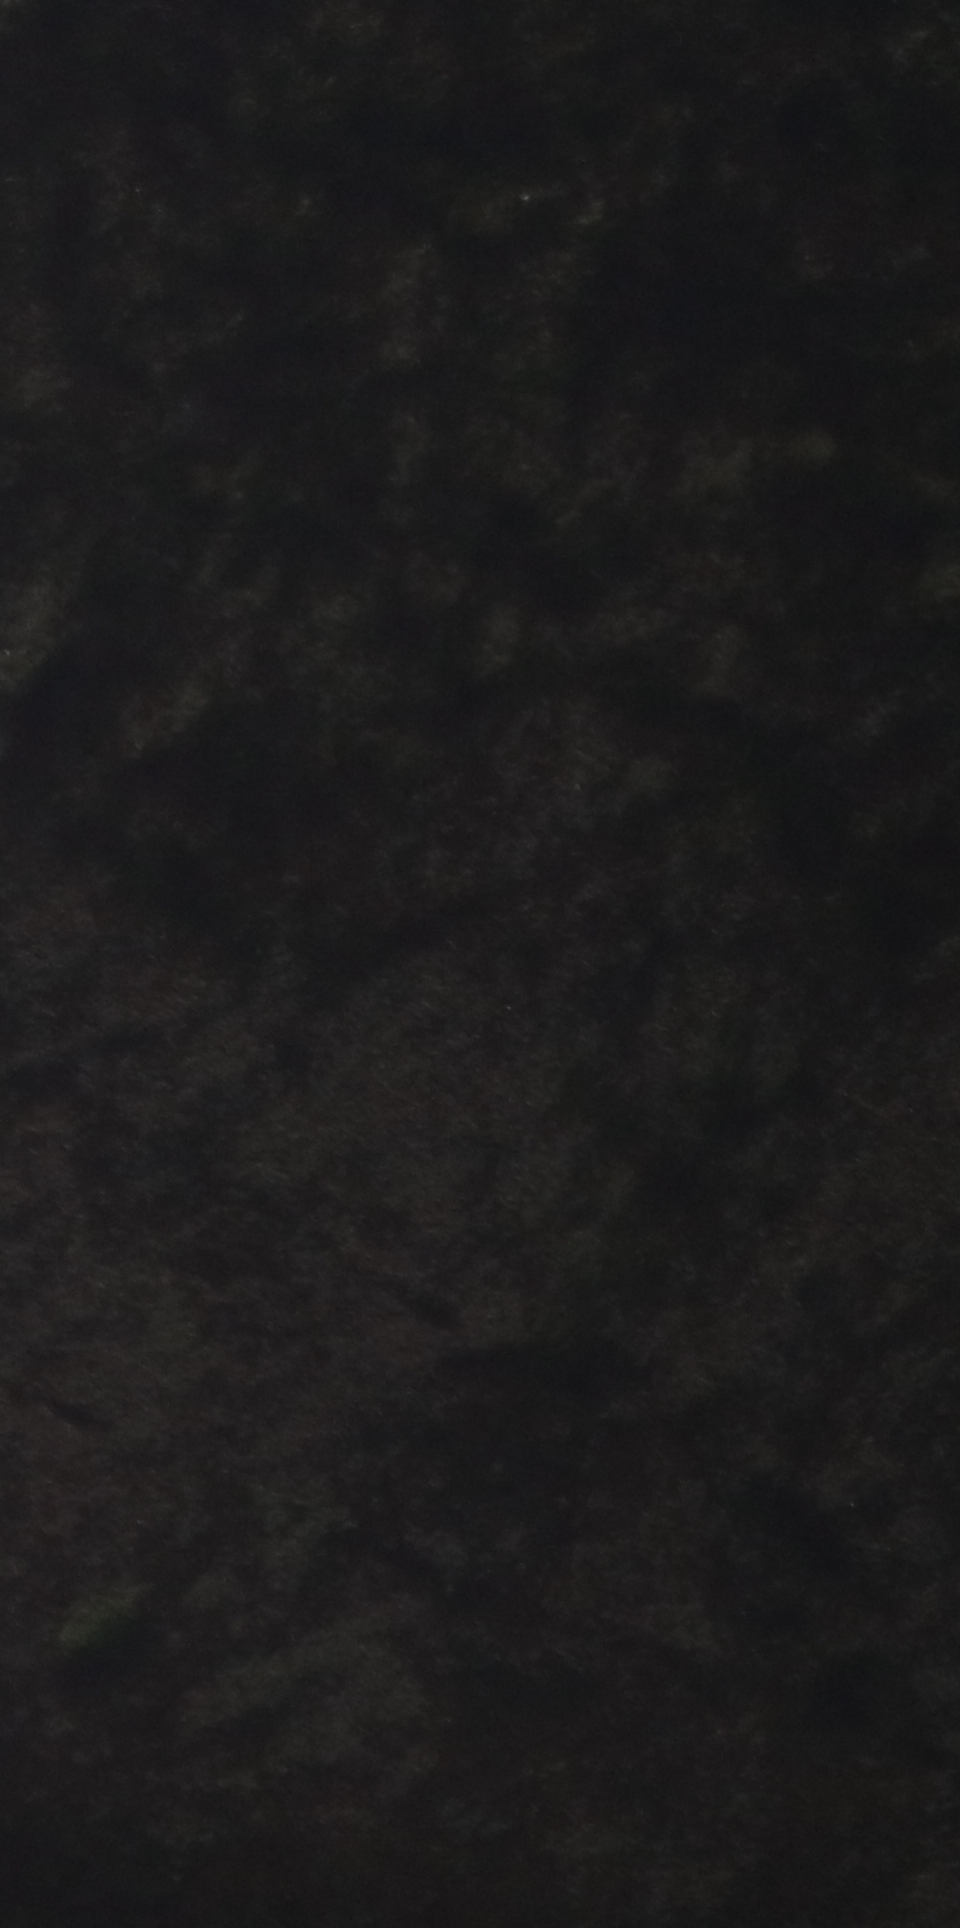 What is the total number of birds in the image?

0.